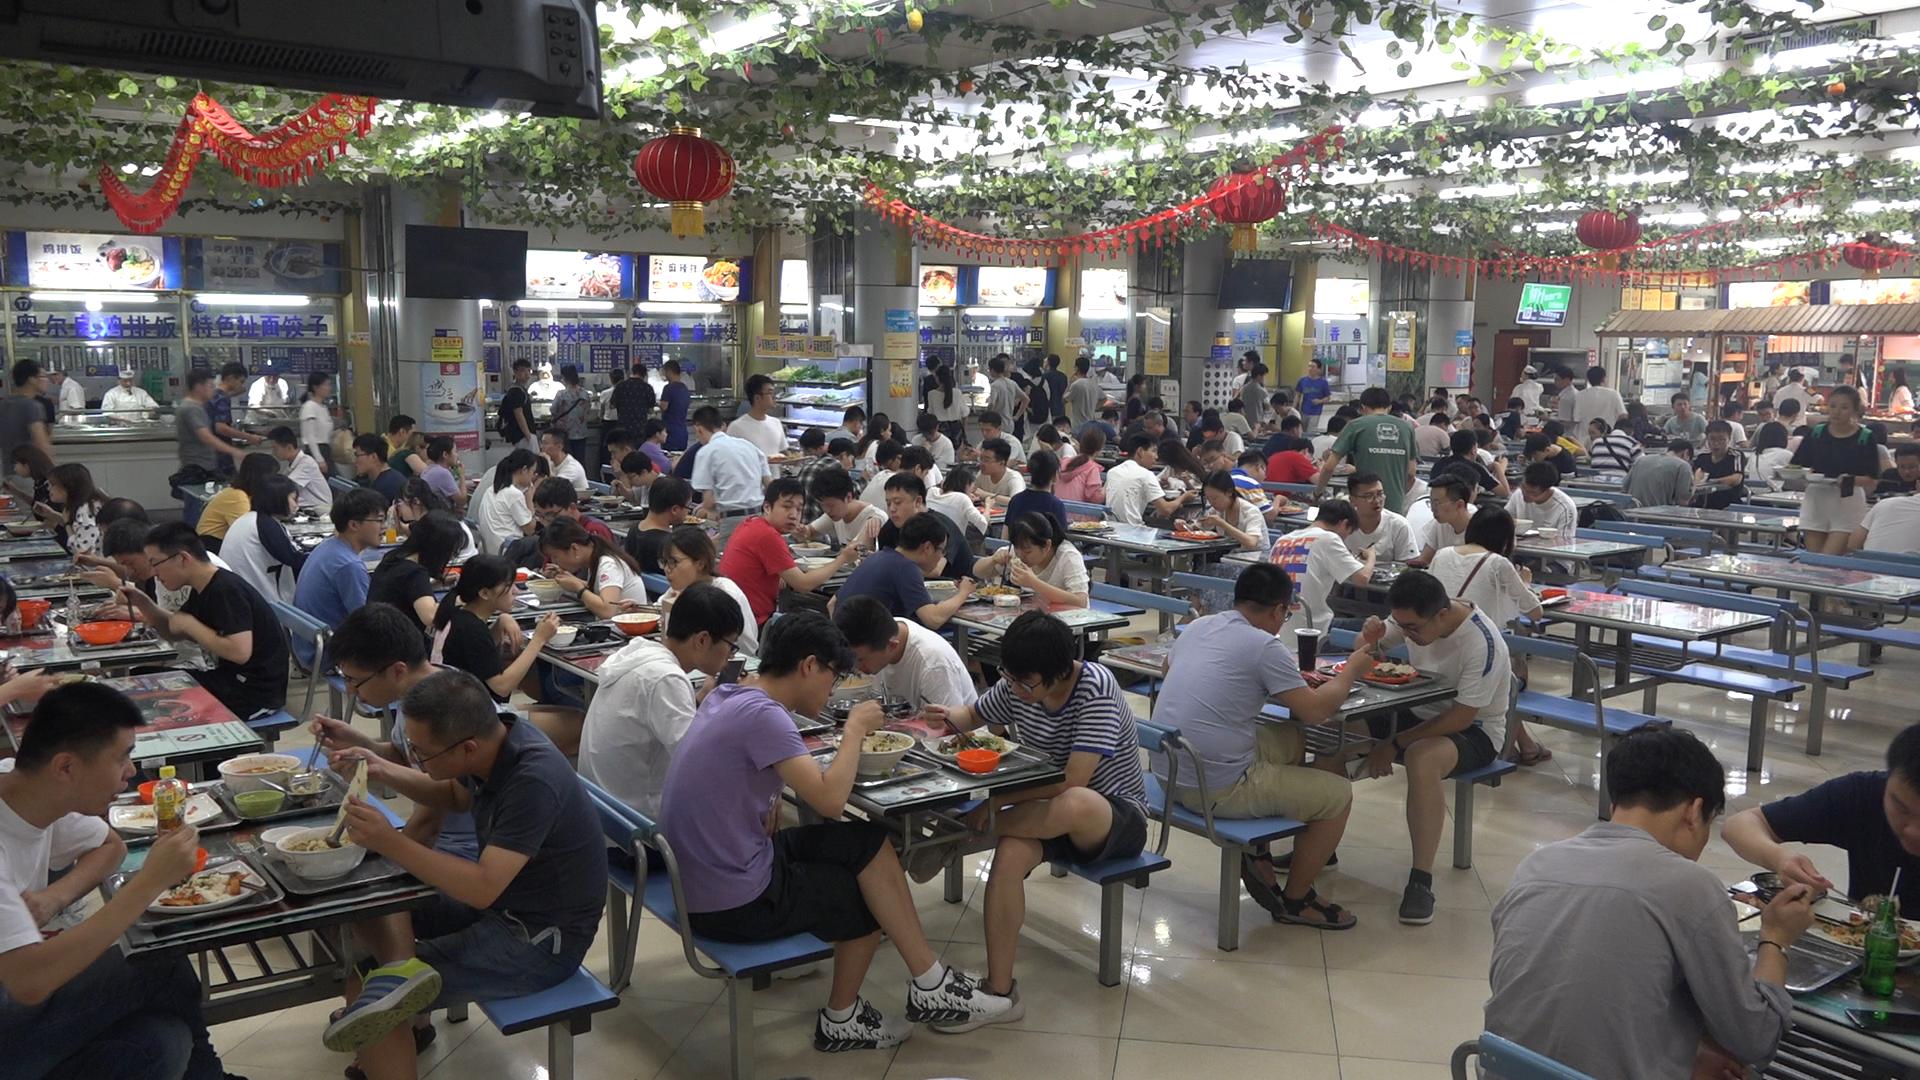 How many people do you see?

151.